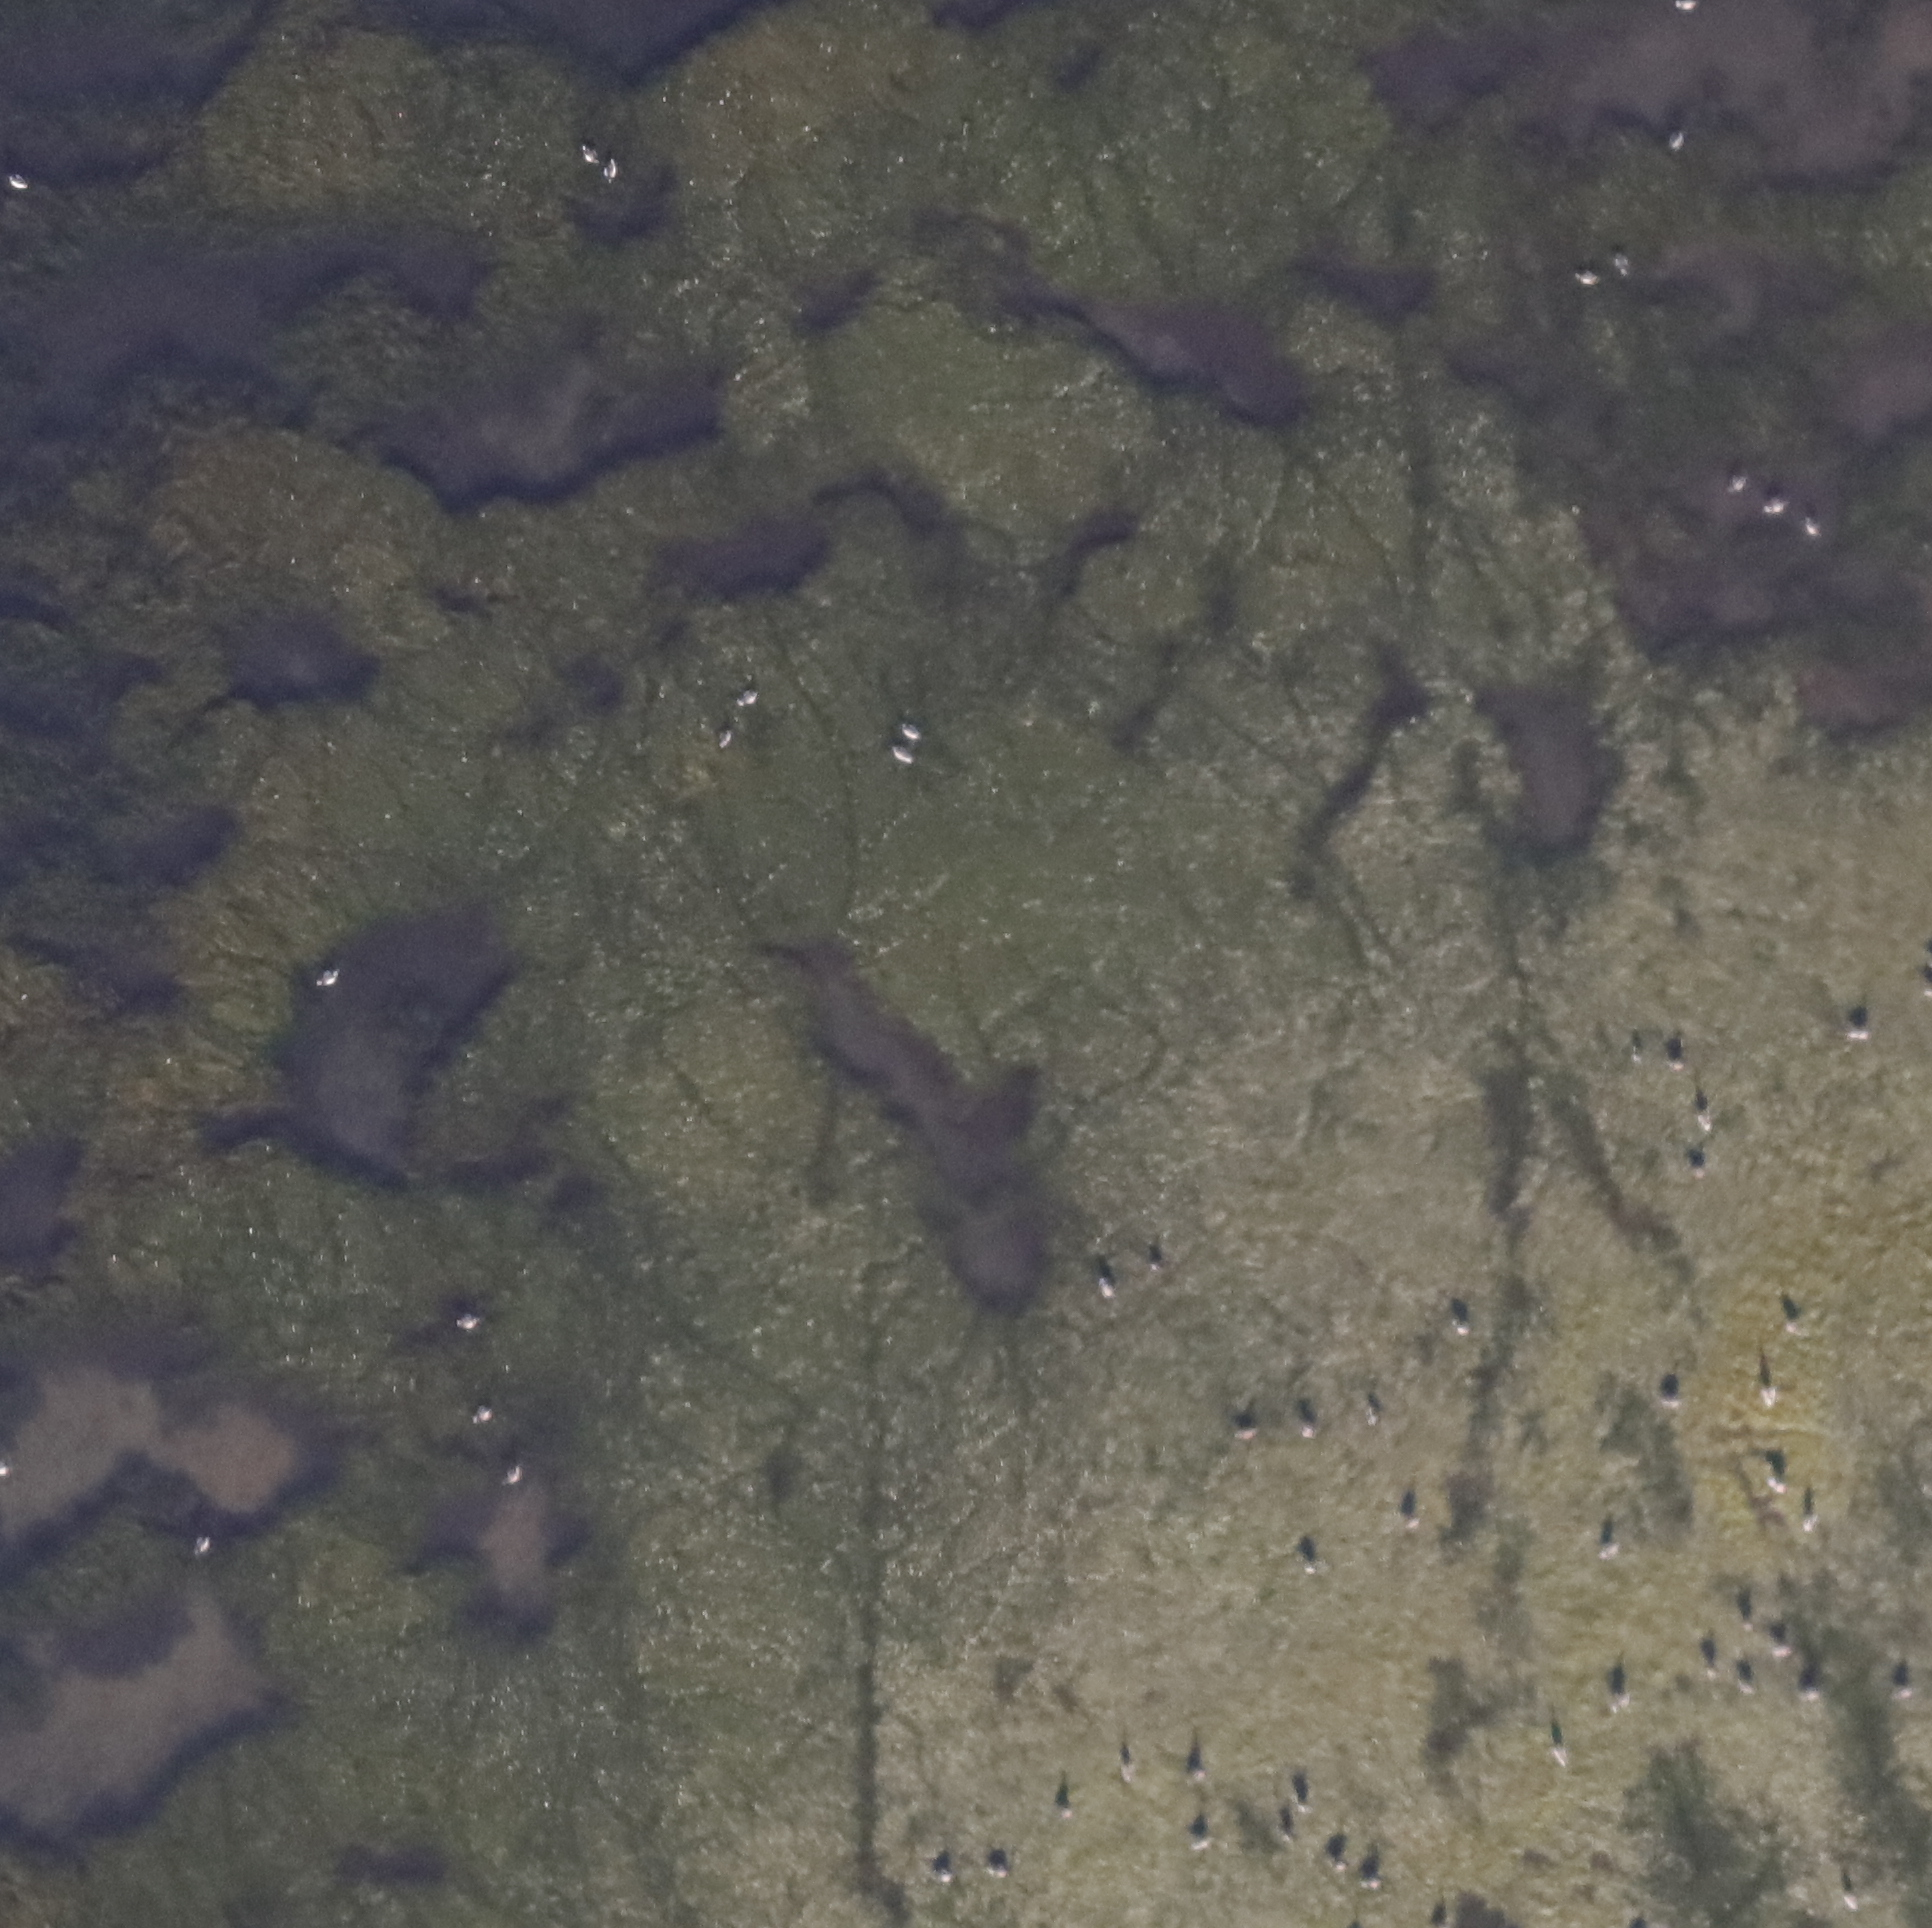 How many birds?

57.